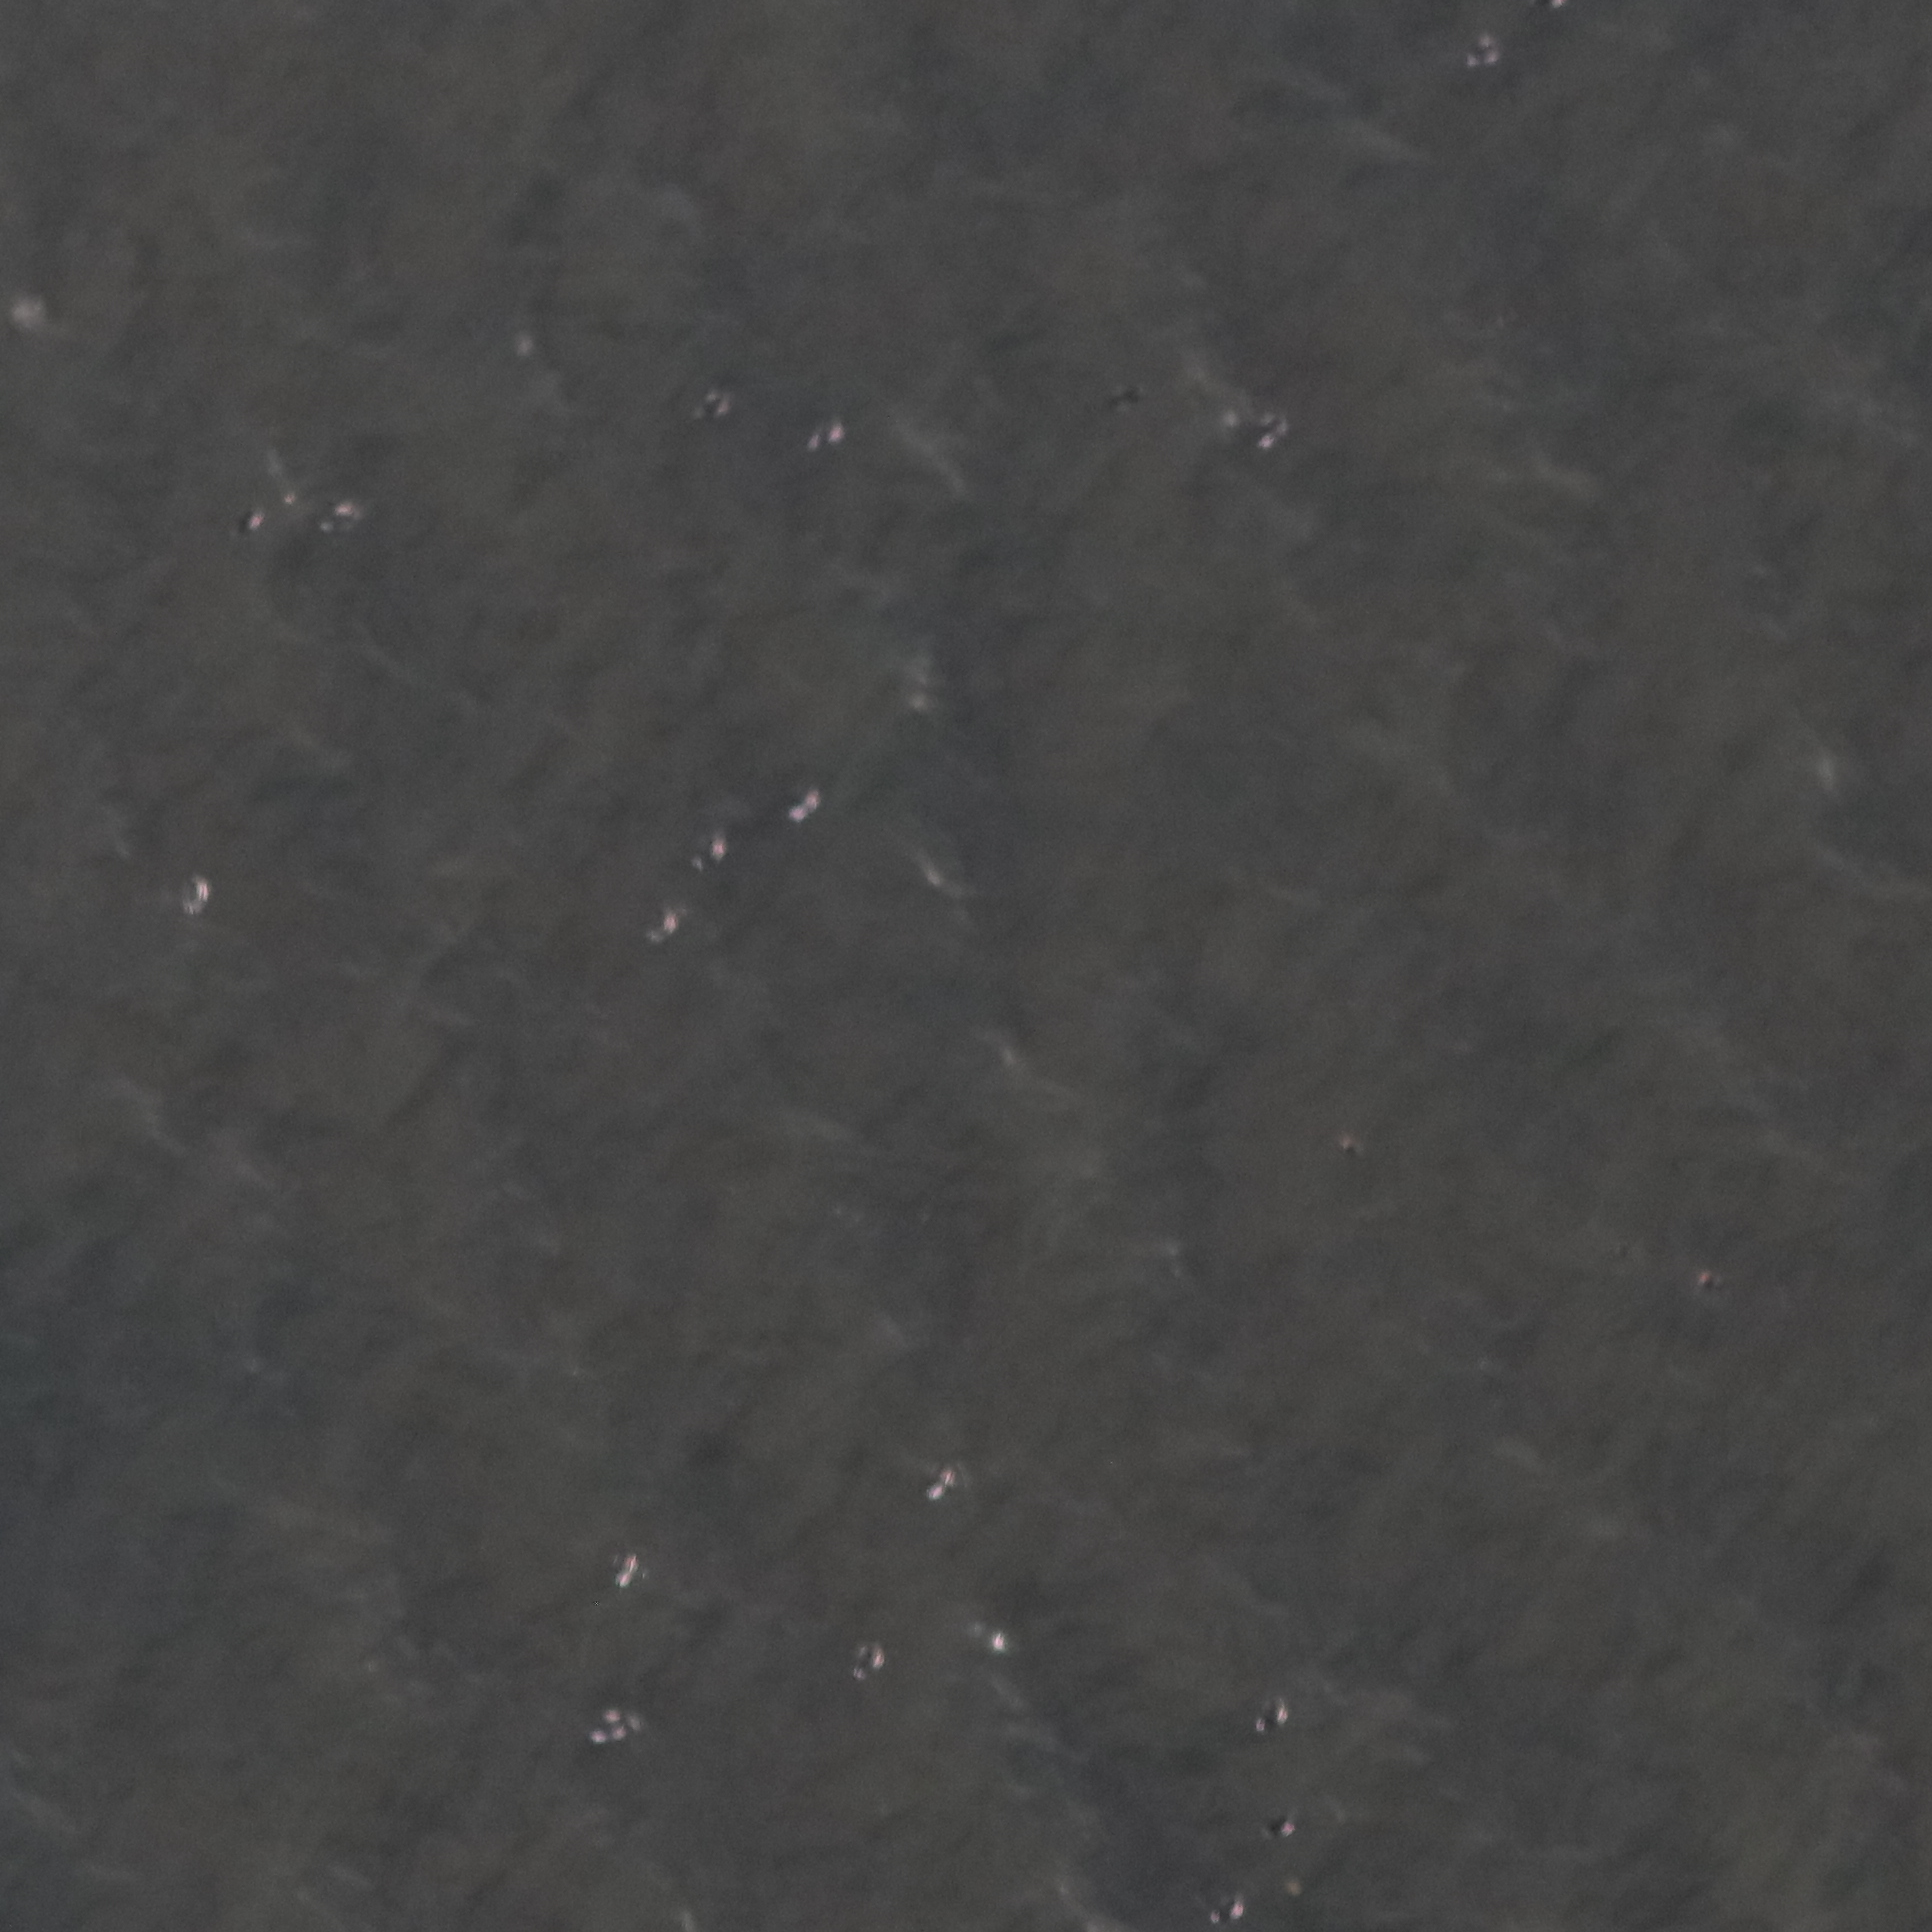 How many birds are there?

20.